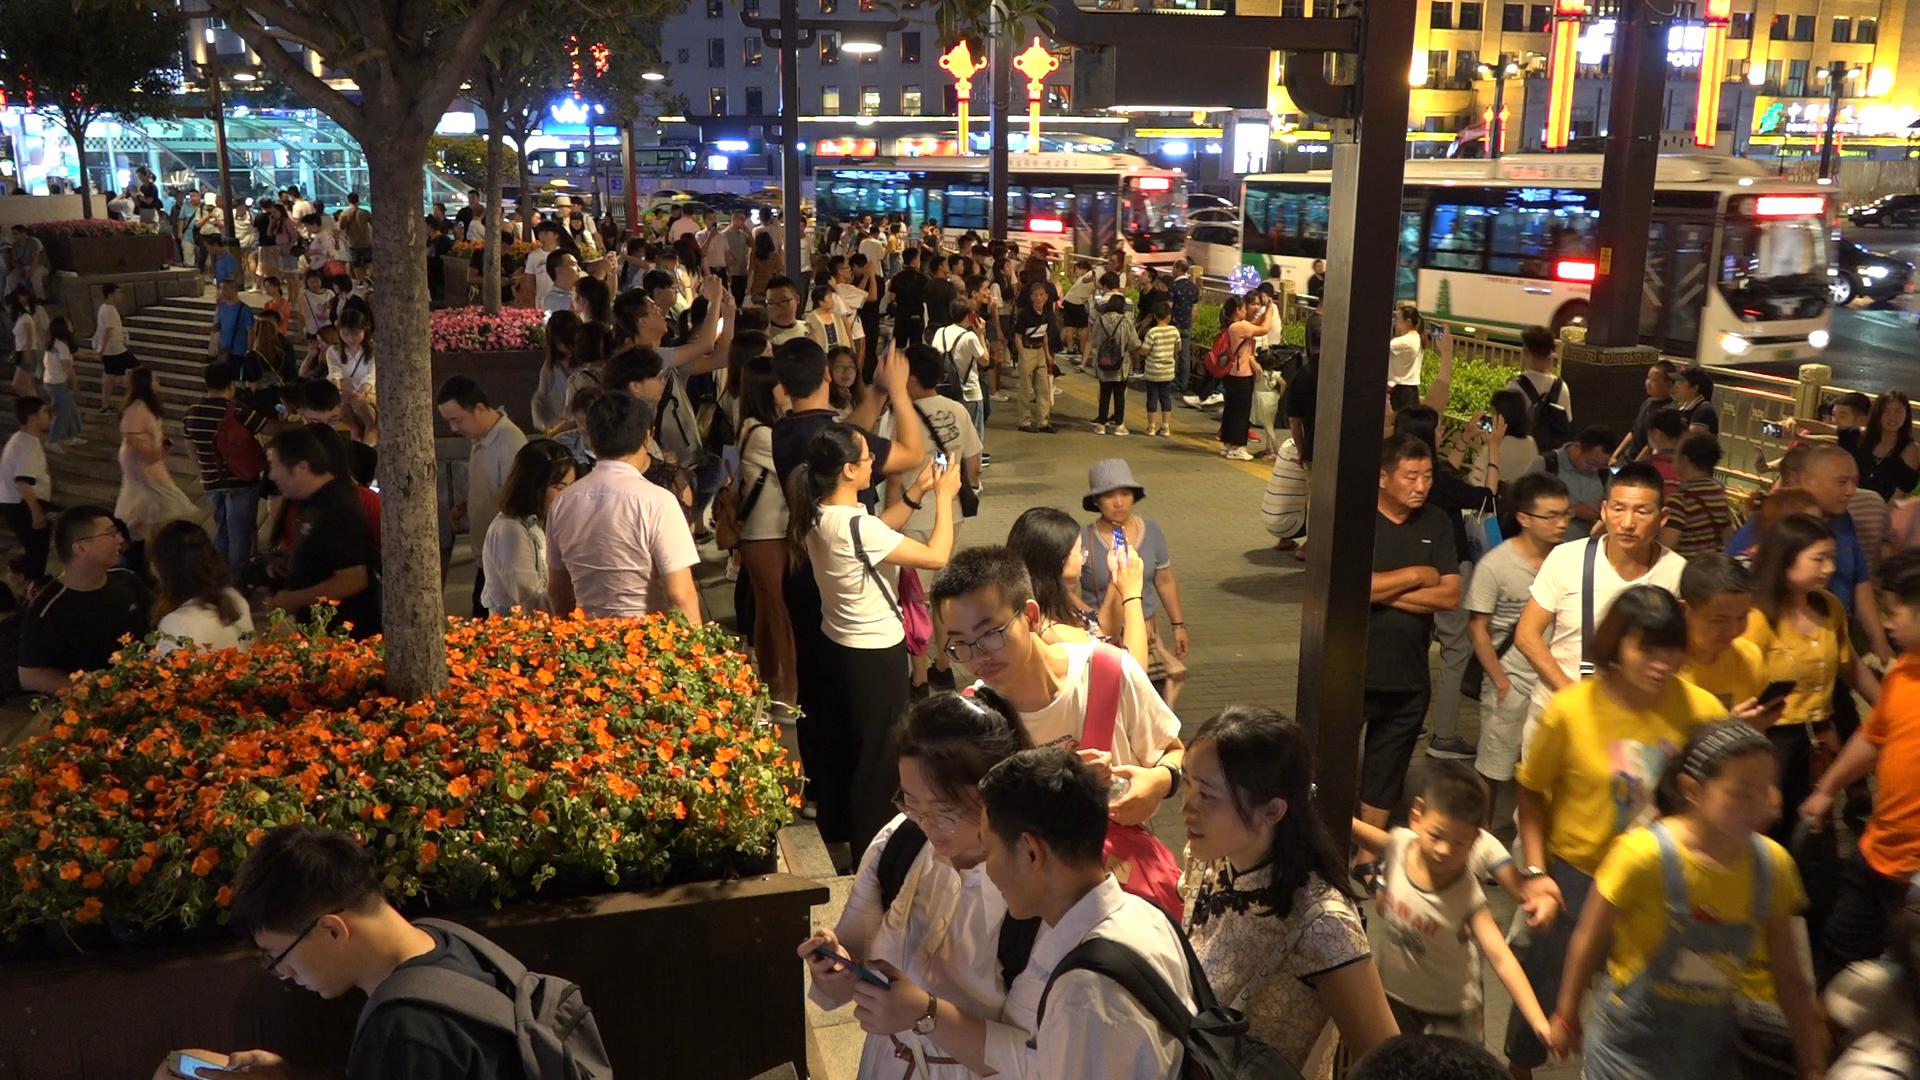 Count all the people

130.